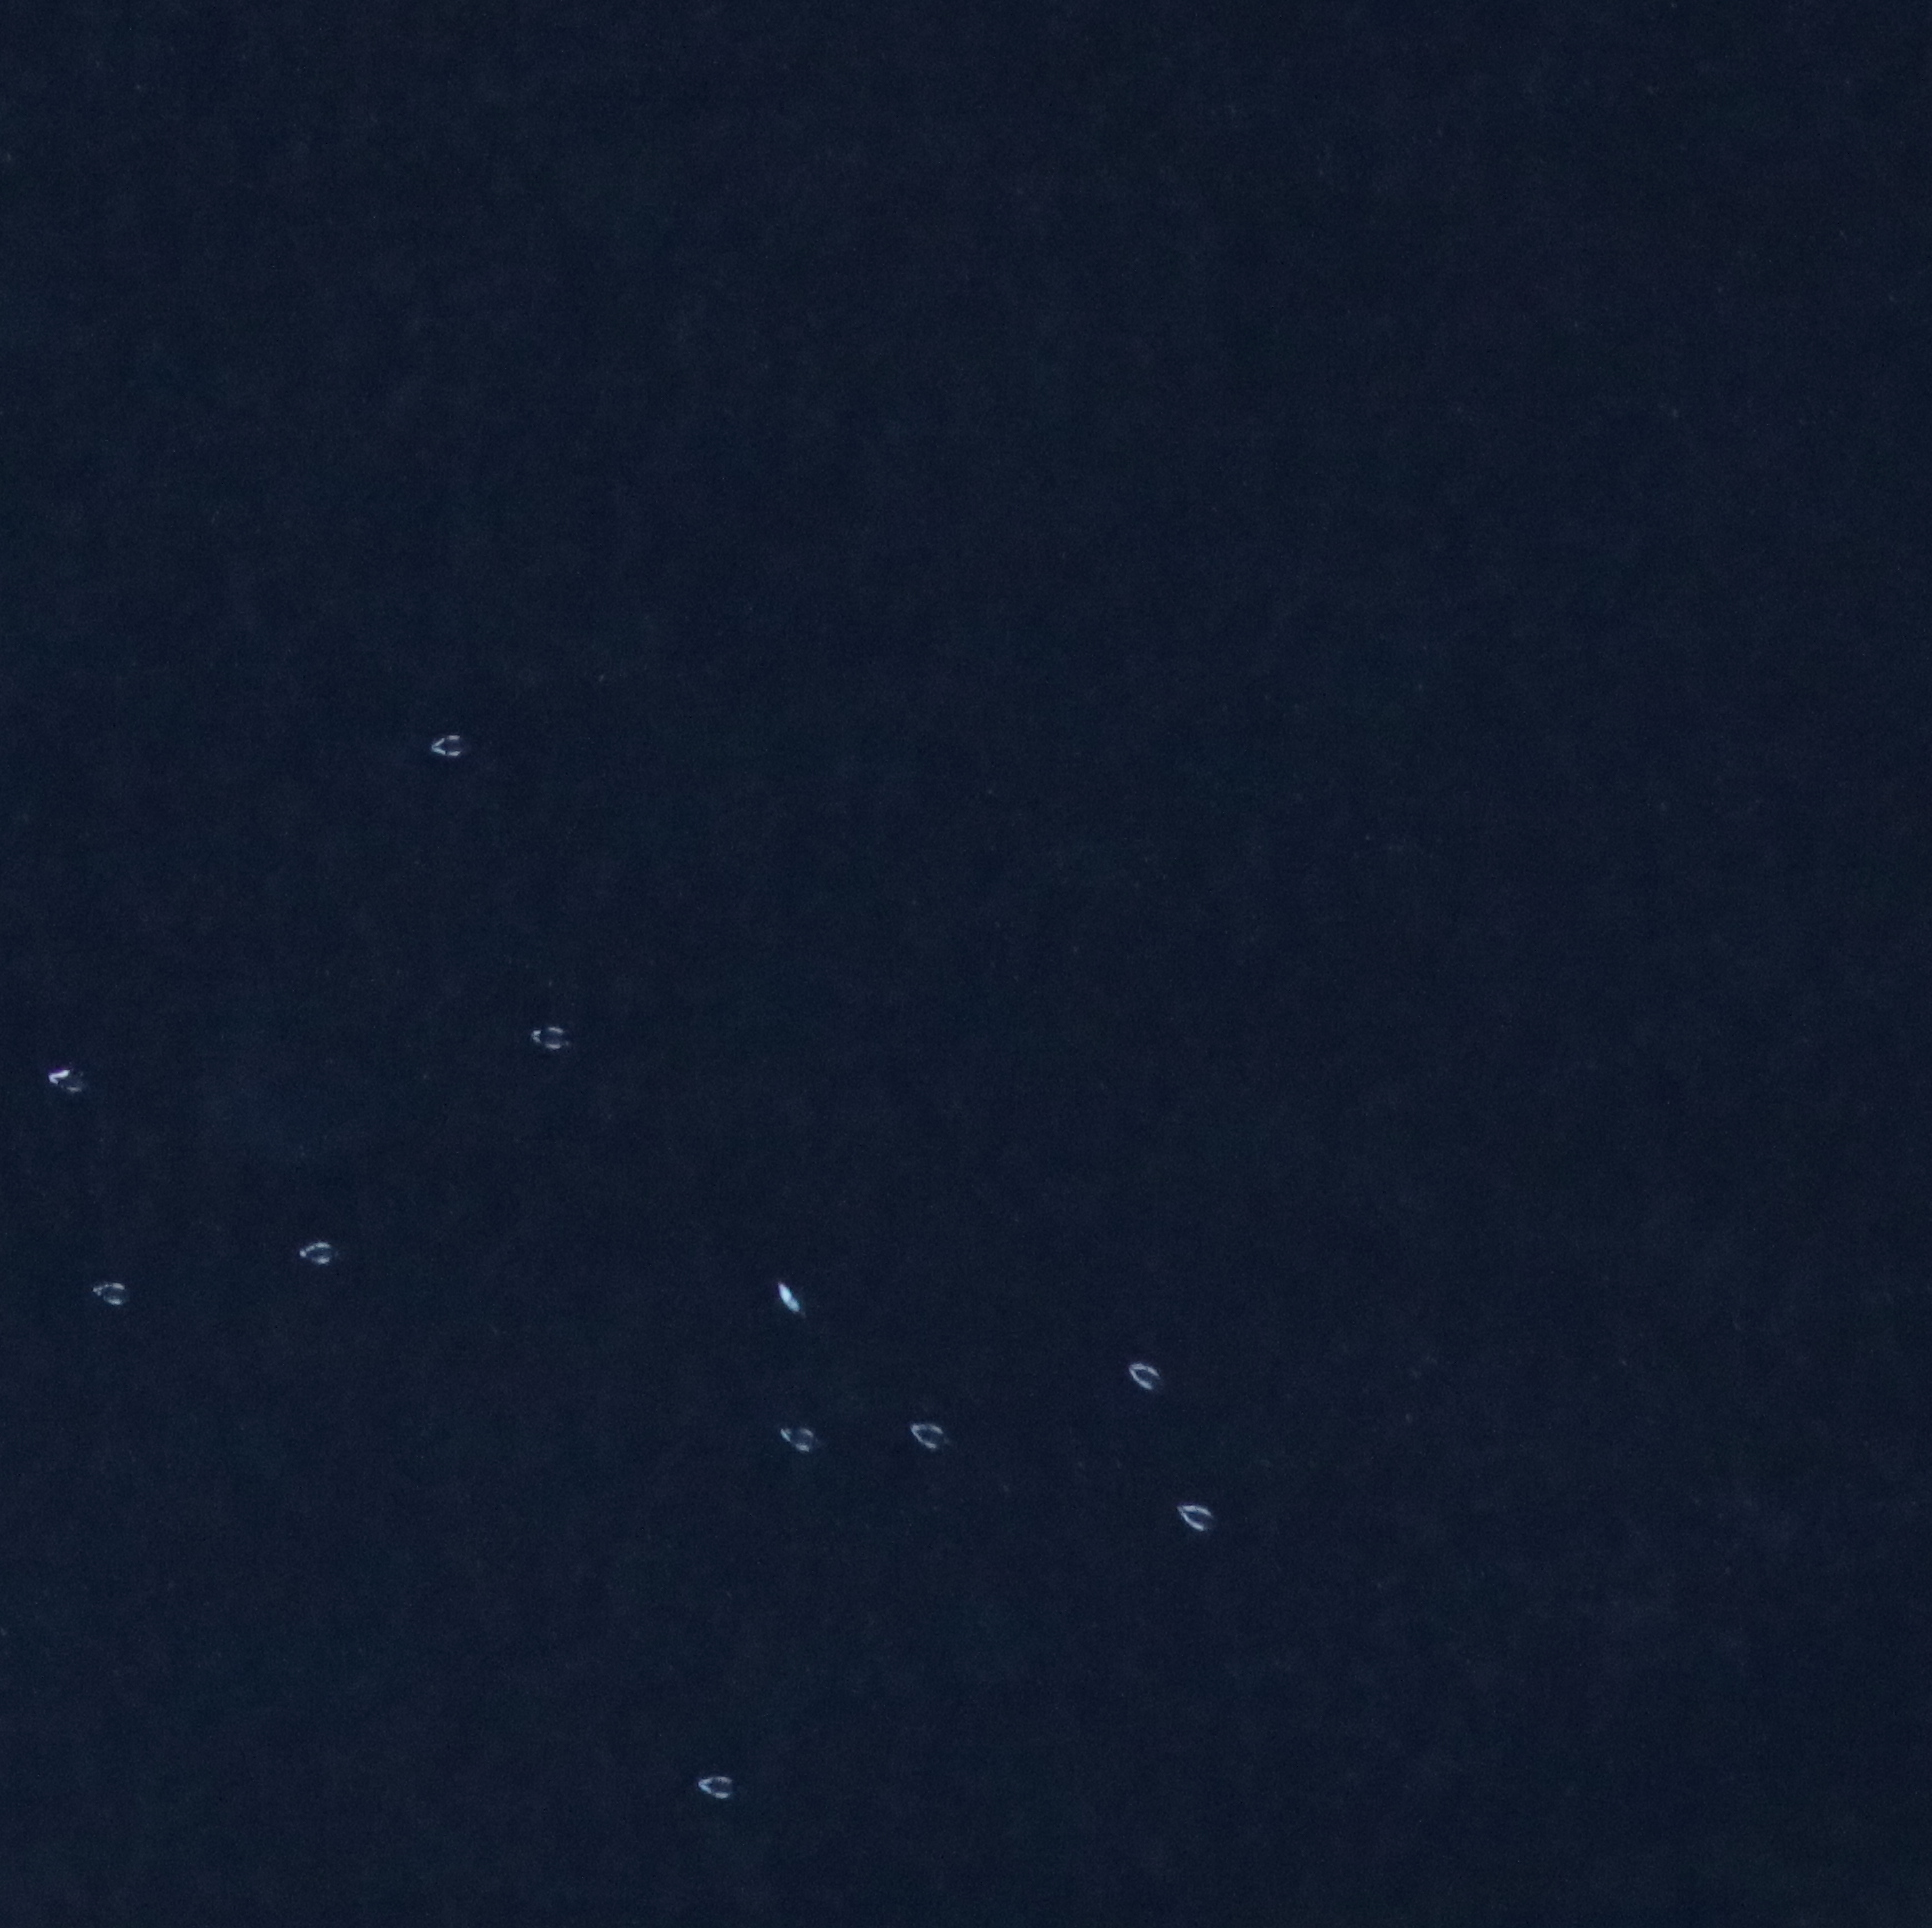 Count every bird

11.